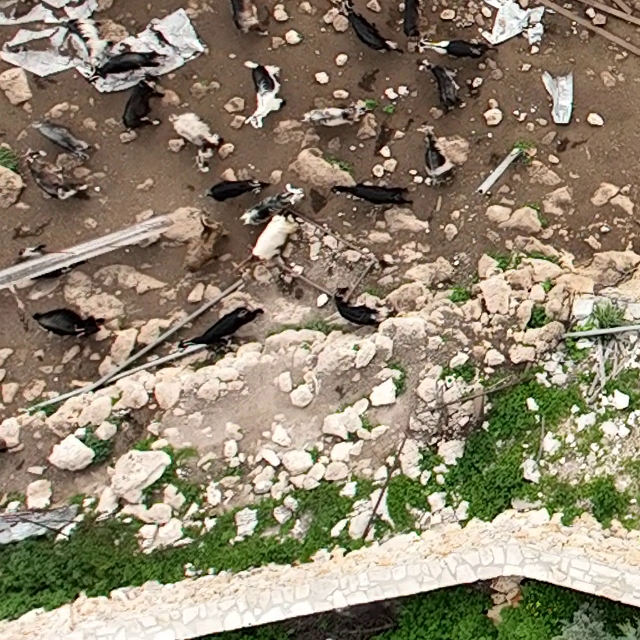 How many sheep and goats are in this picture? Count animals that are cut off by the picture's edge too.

21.